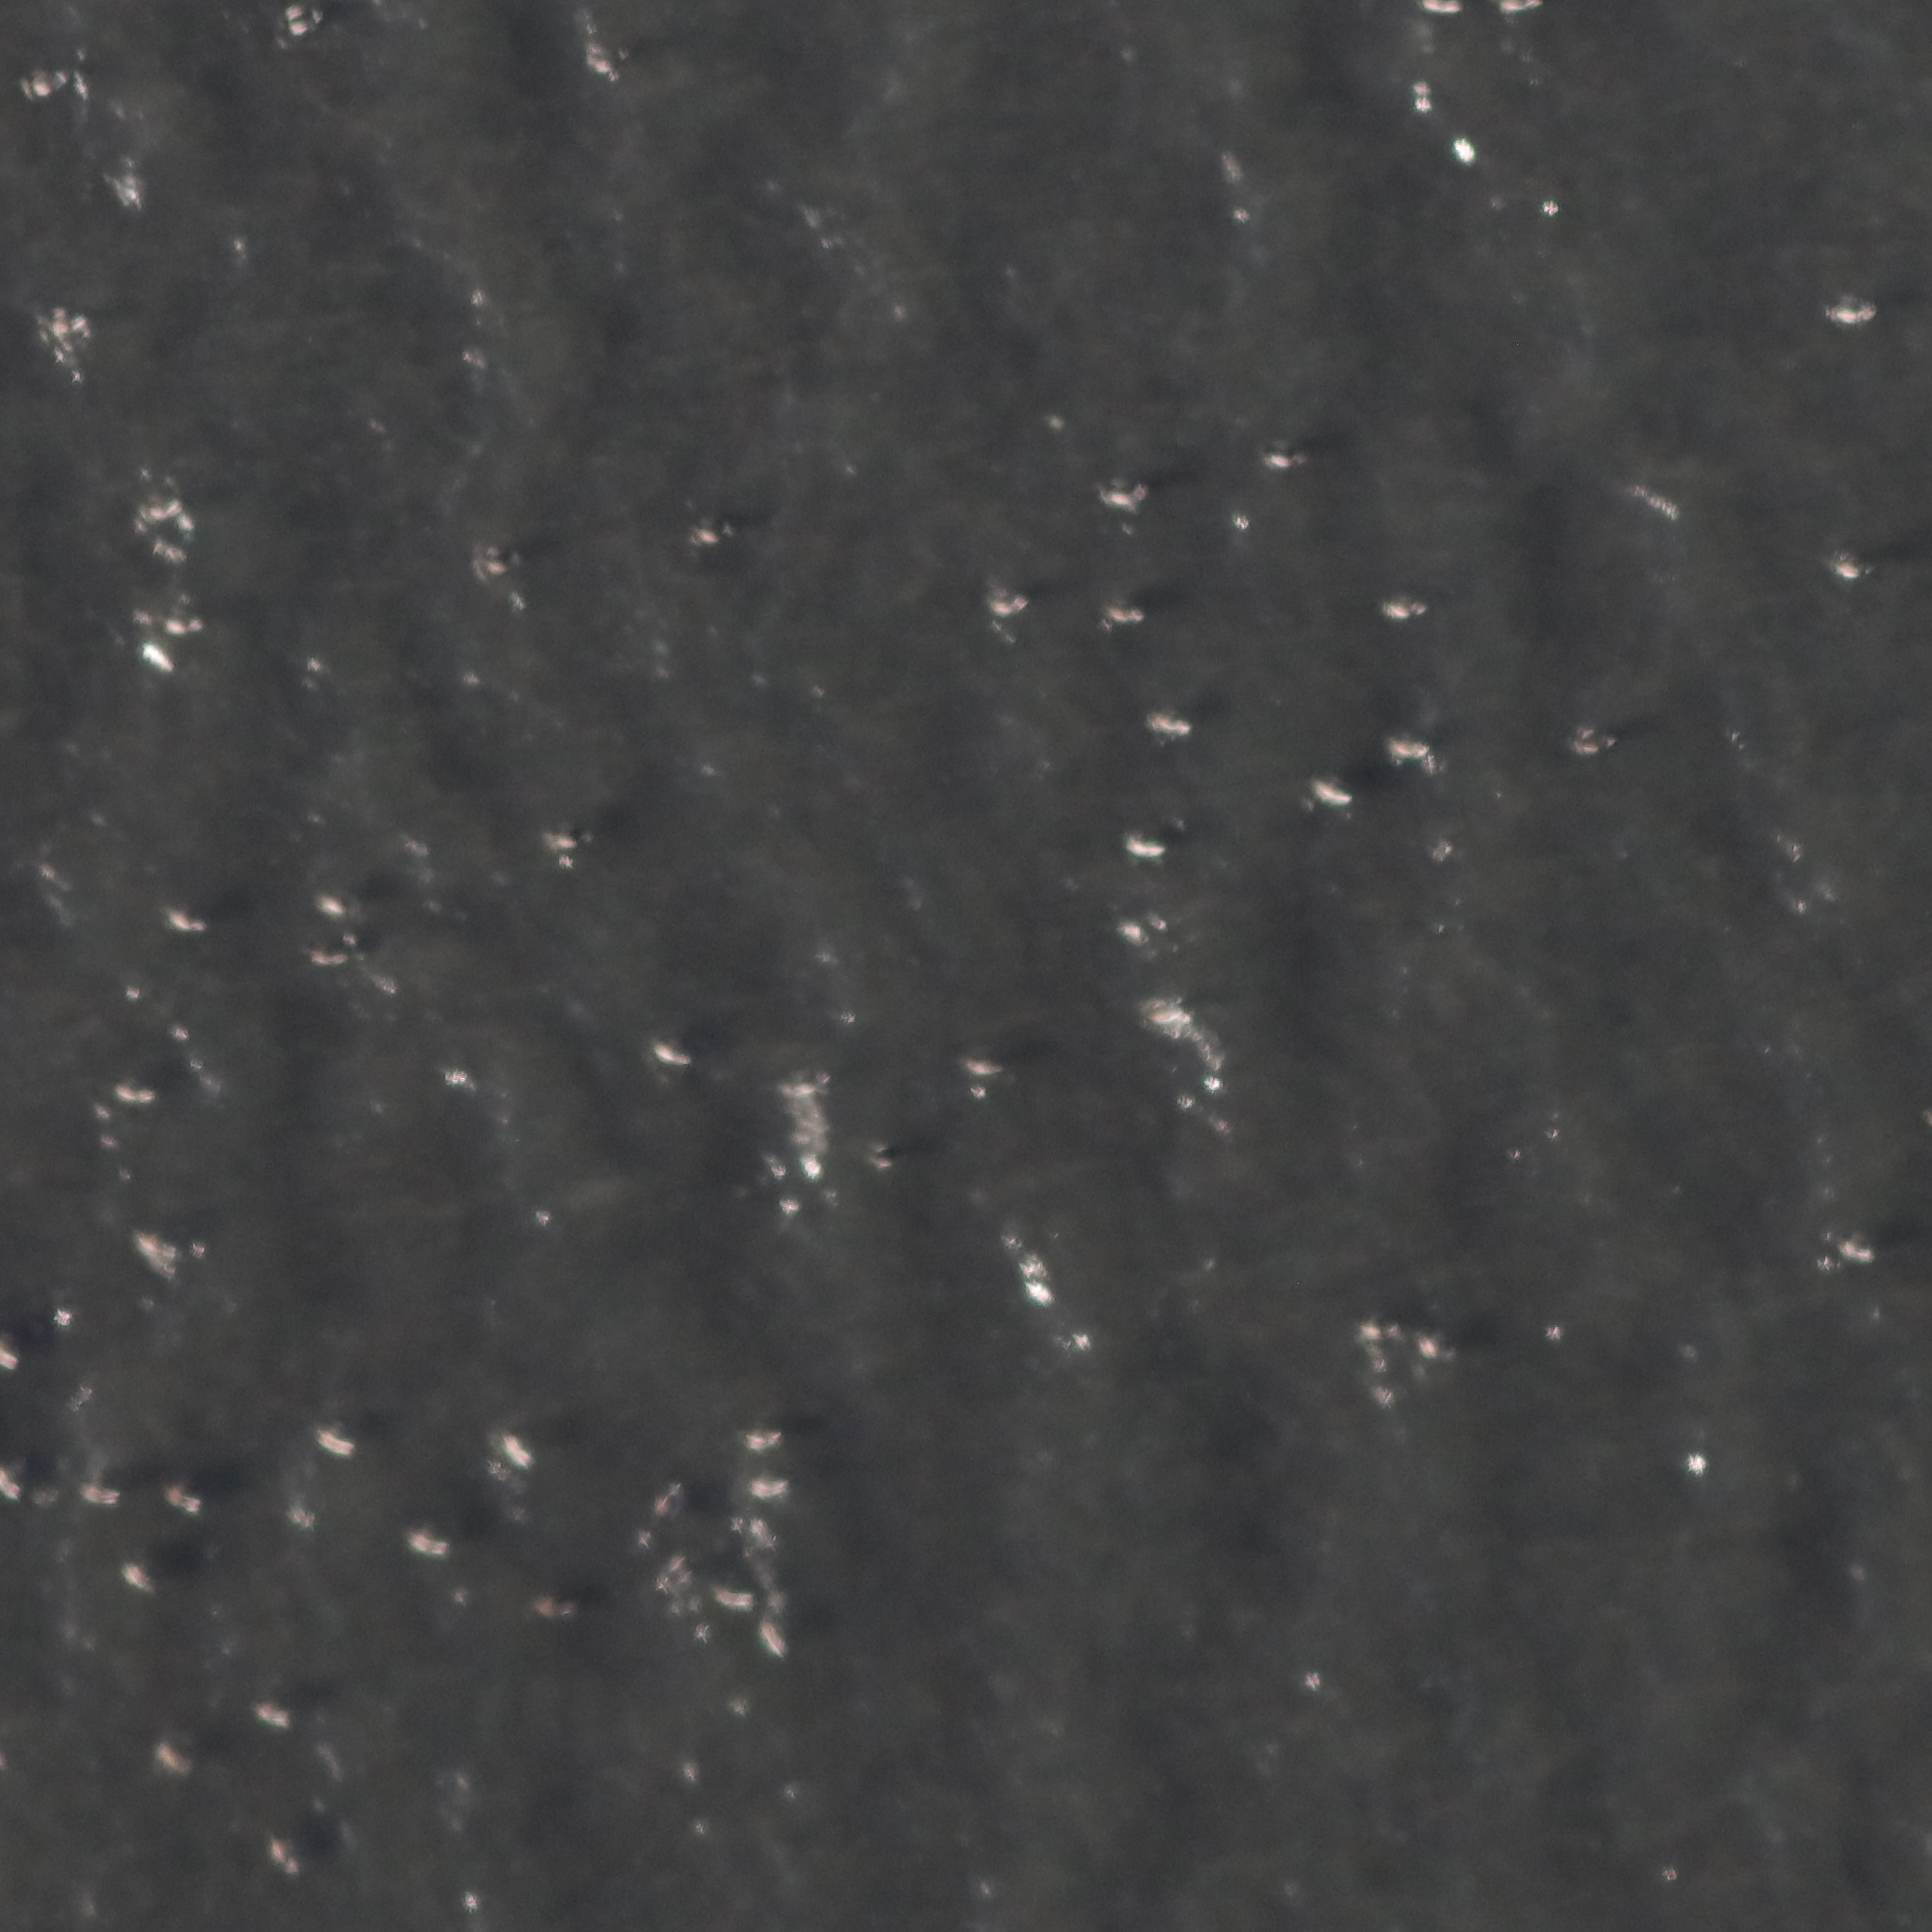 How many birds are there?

51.